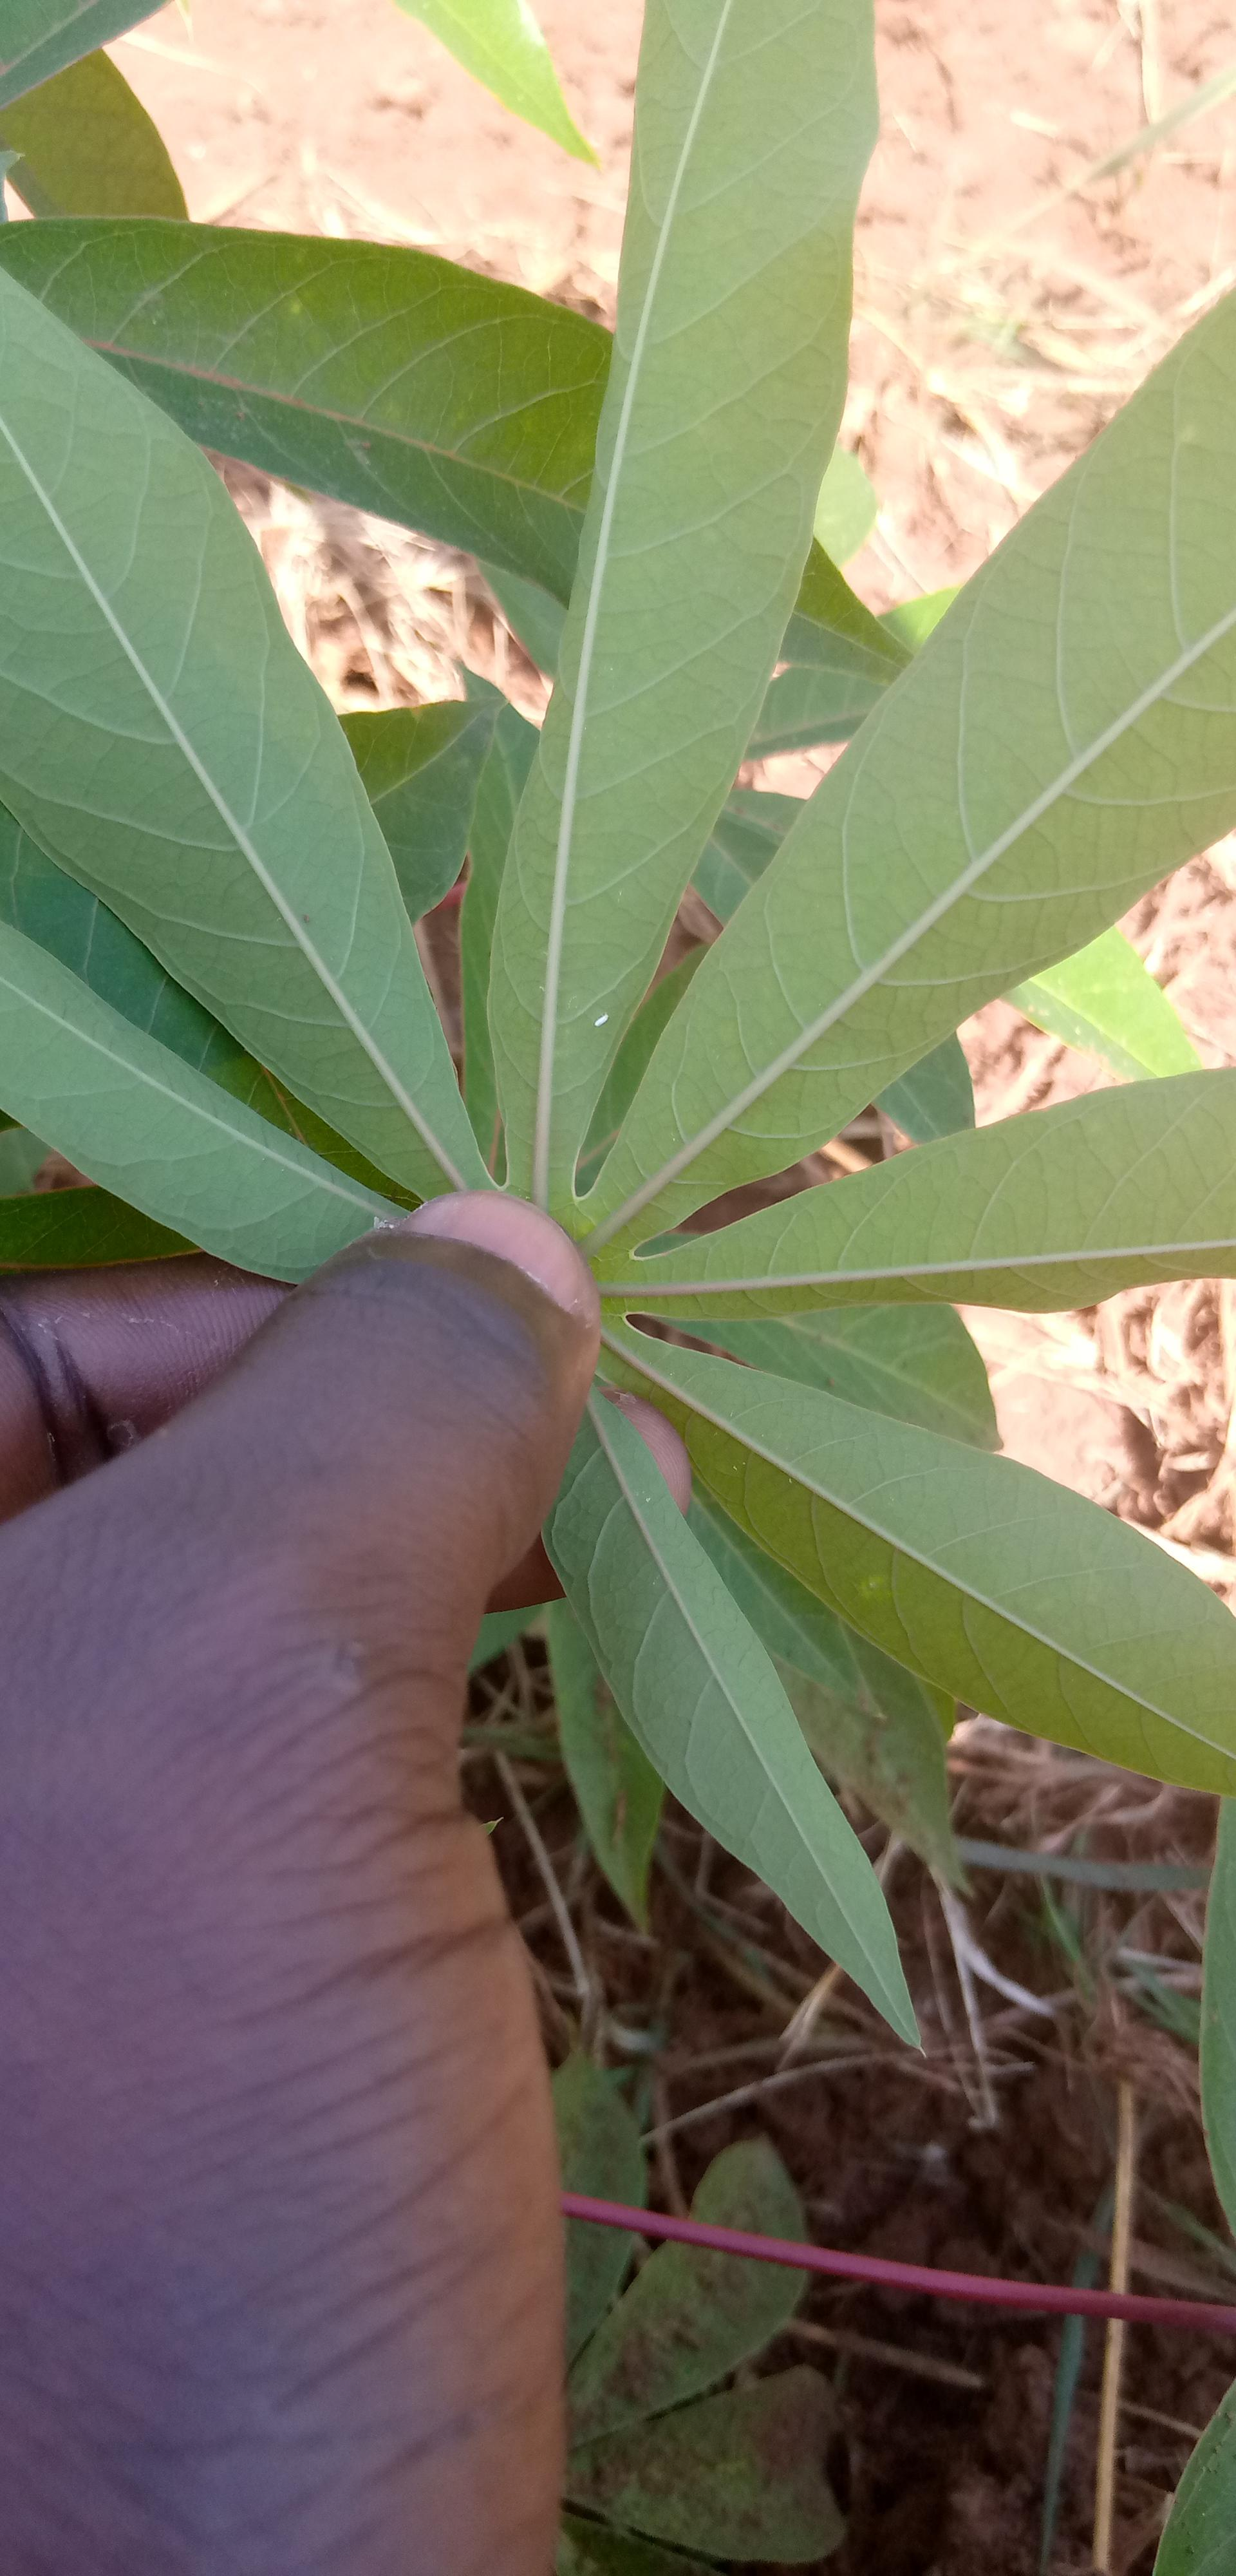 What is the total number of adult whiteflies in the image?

1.